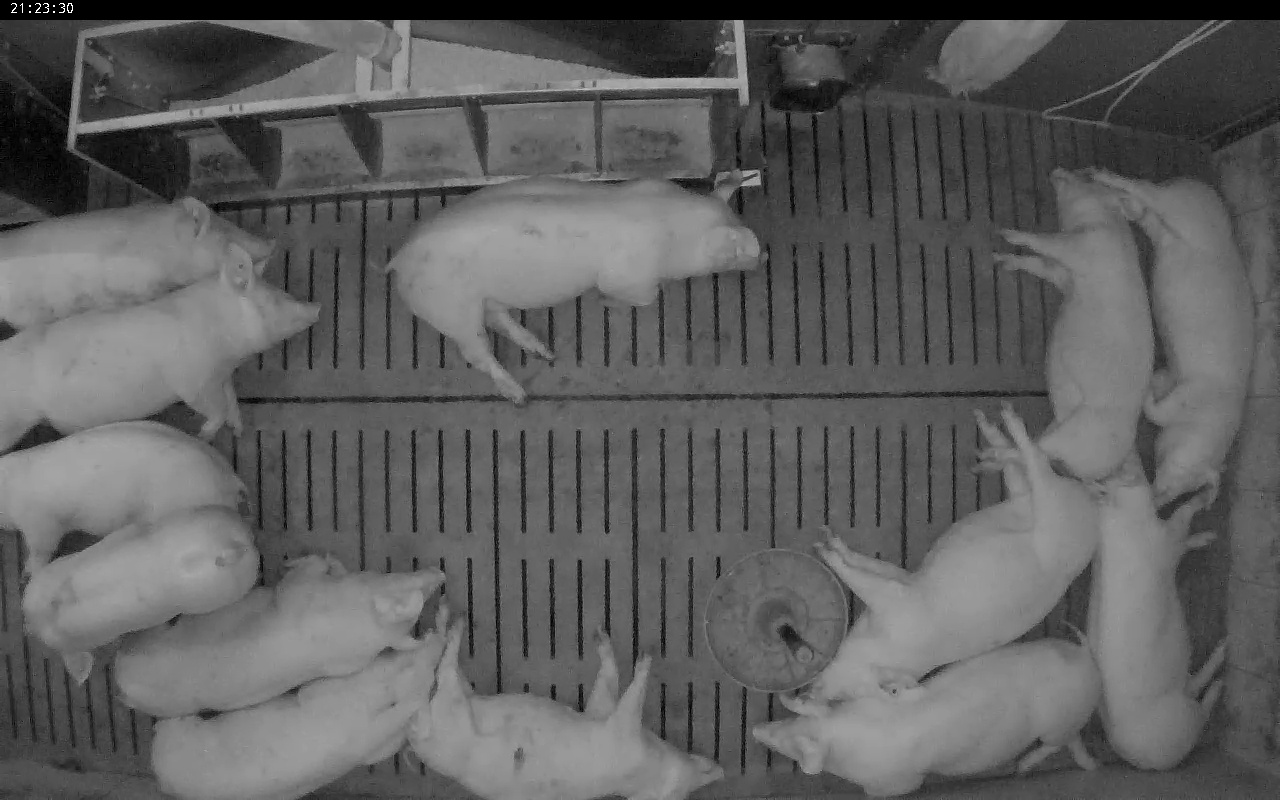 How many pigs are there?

13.